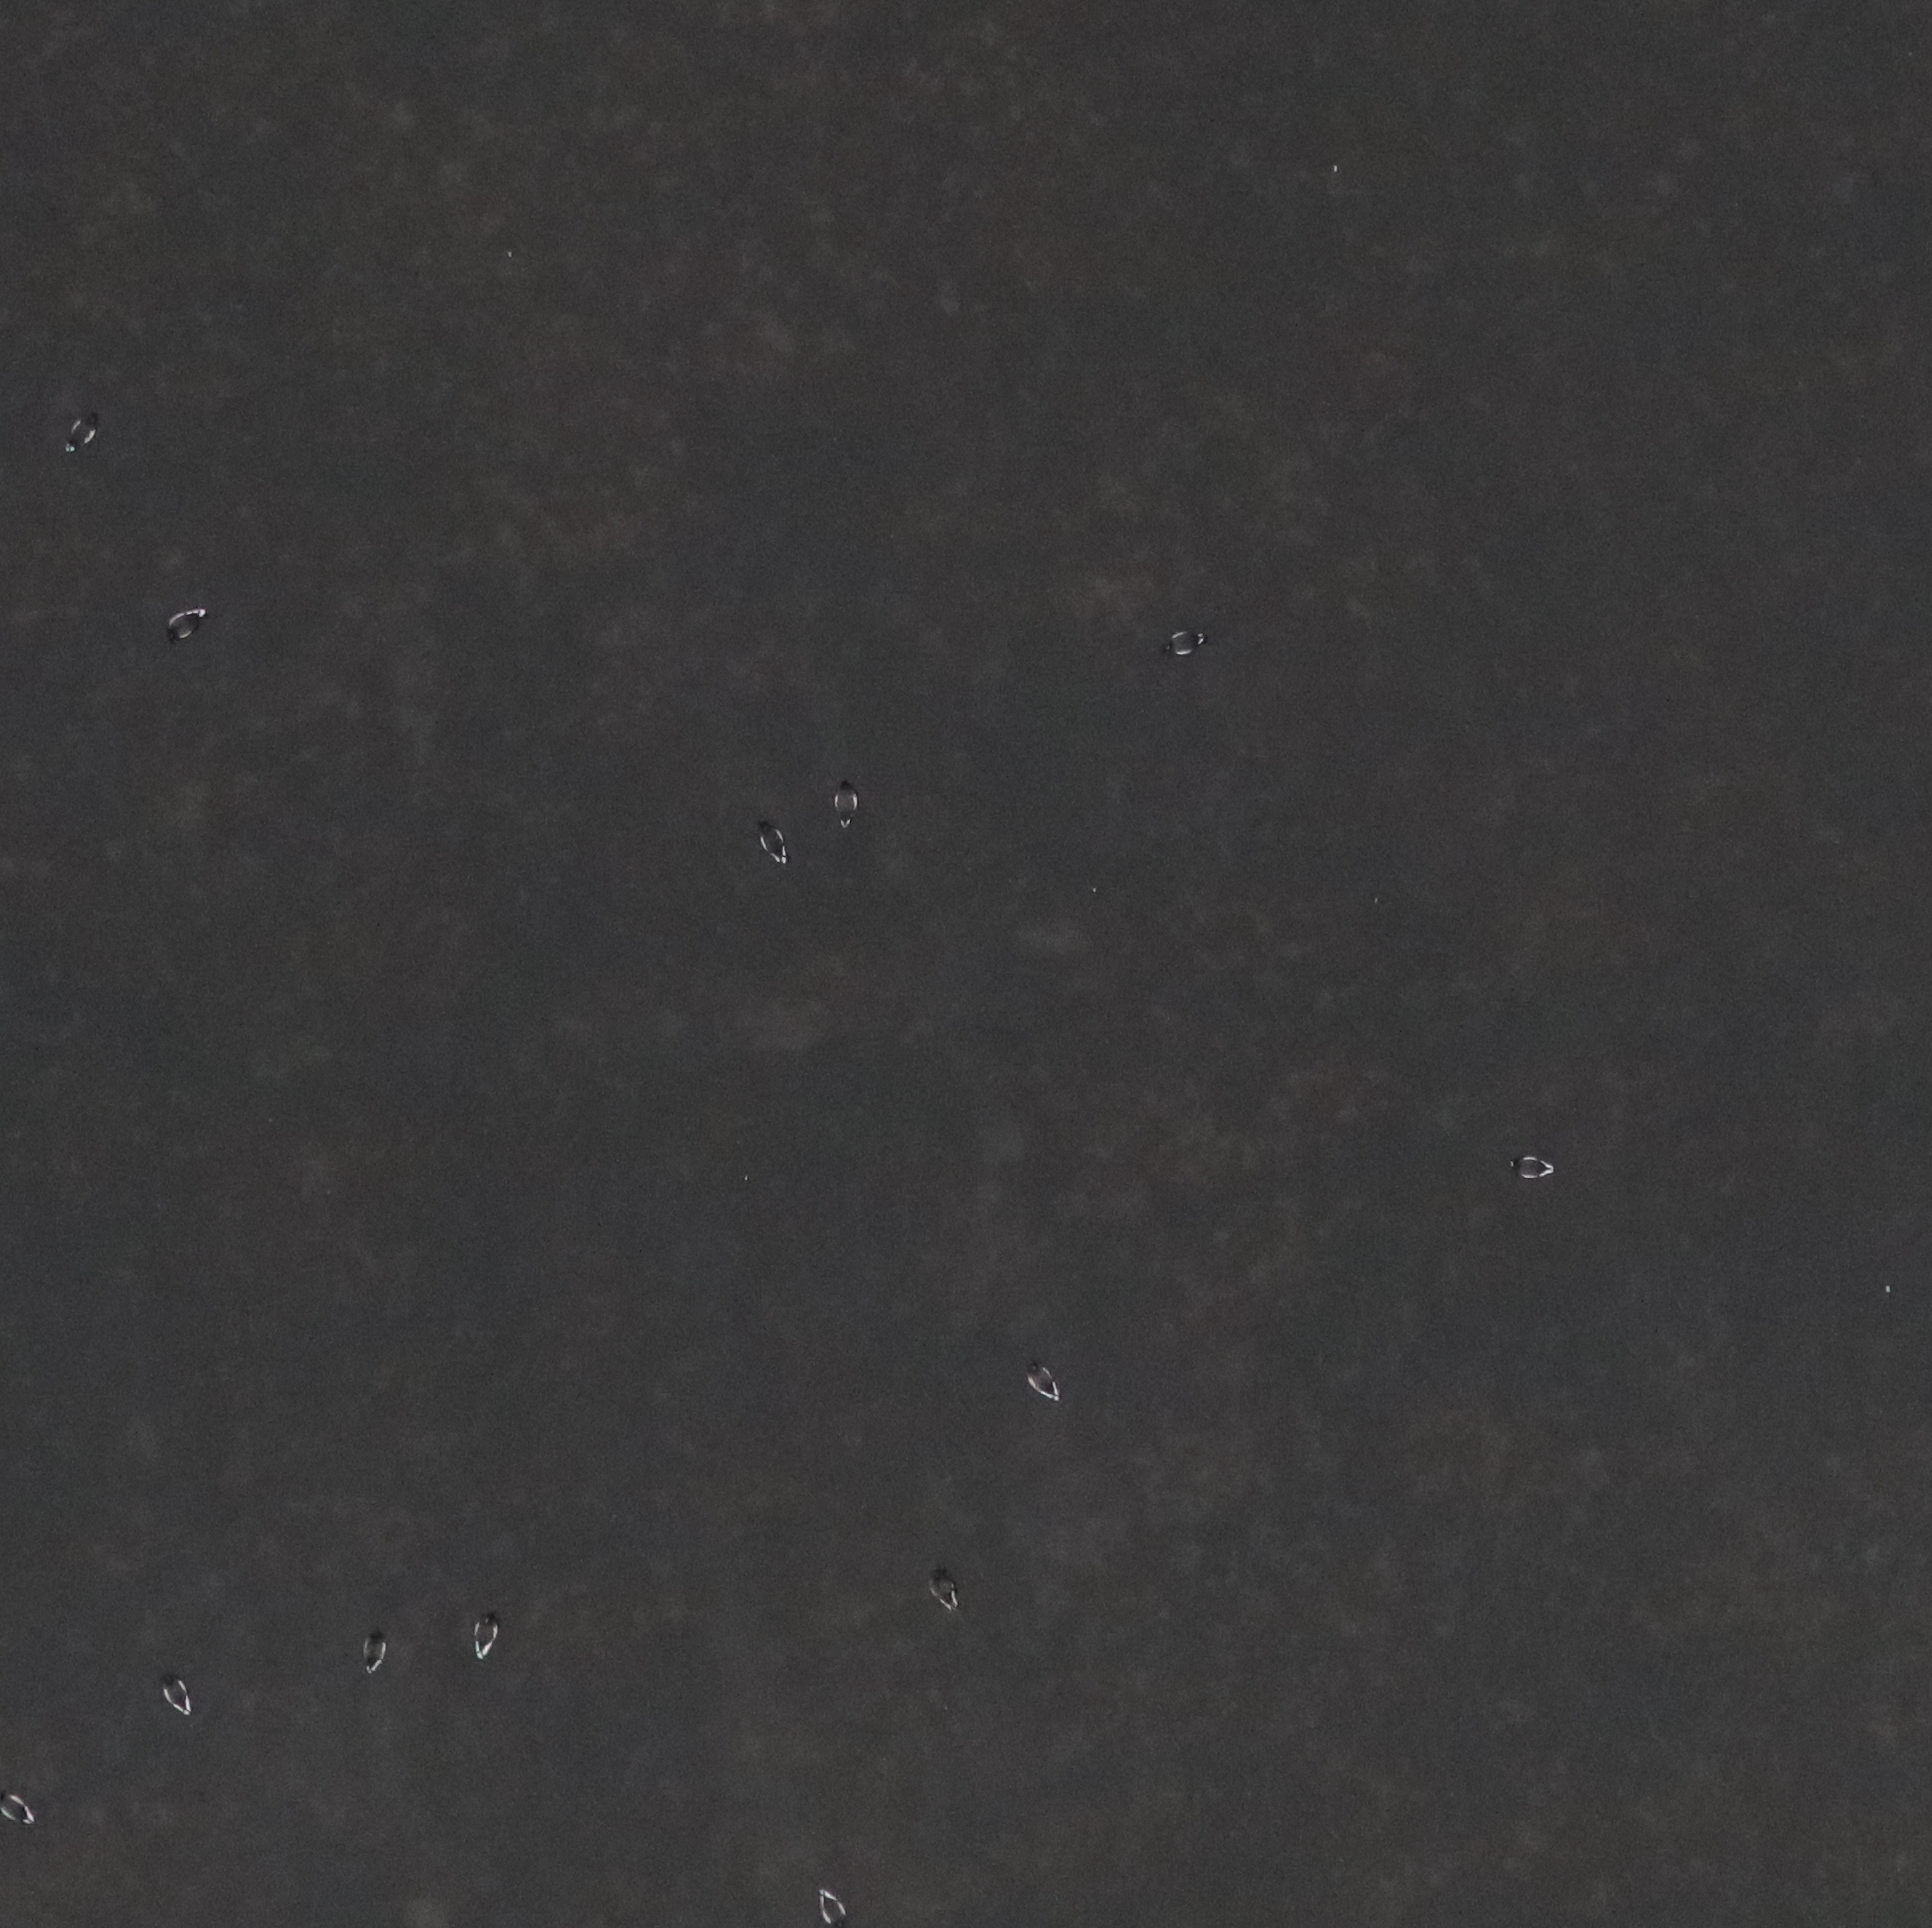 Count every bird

13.